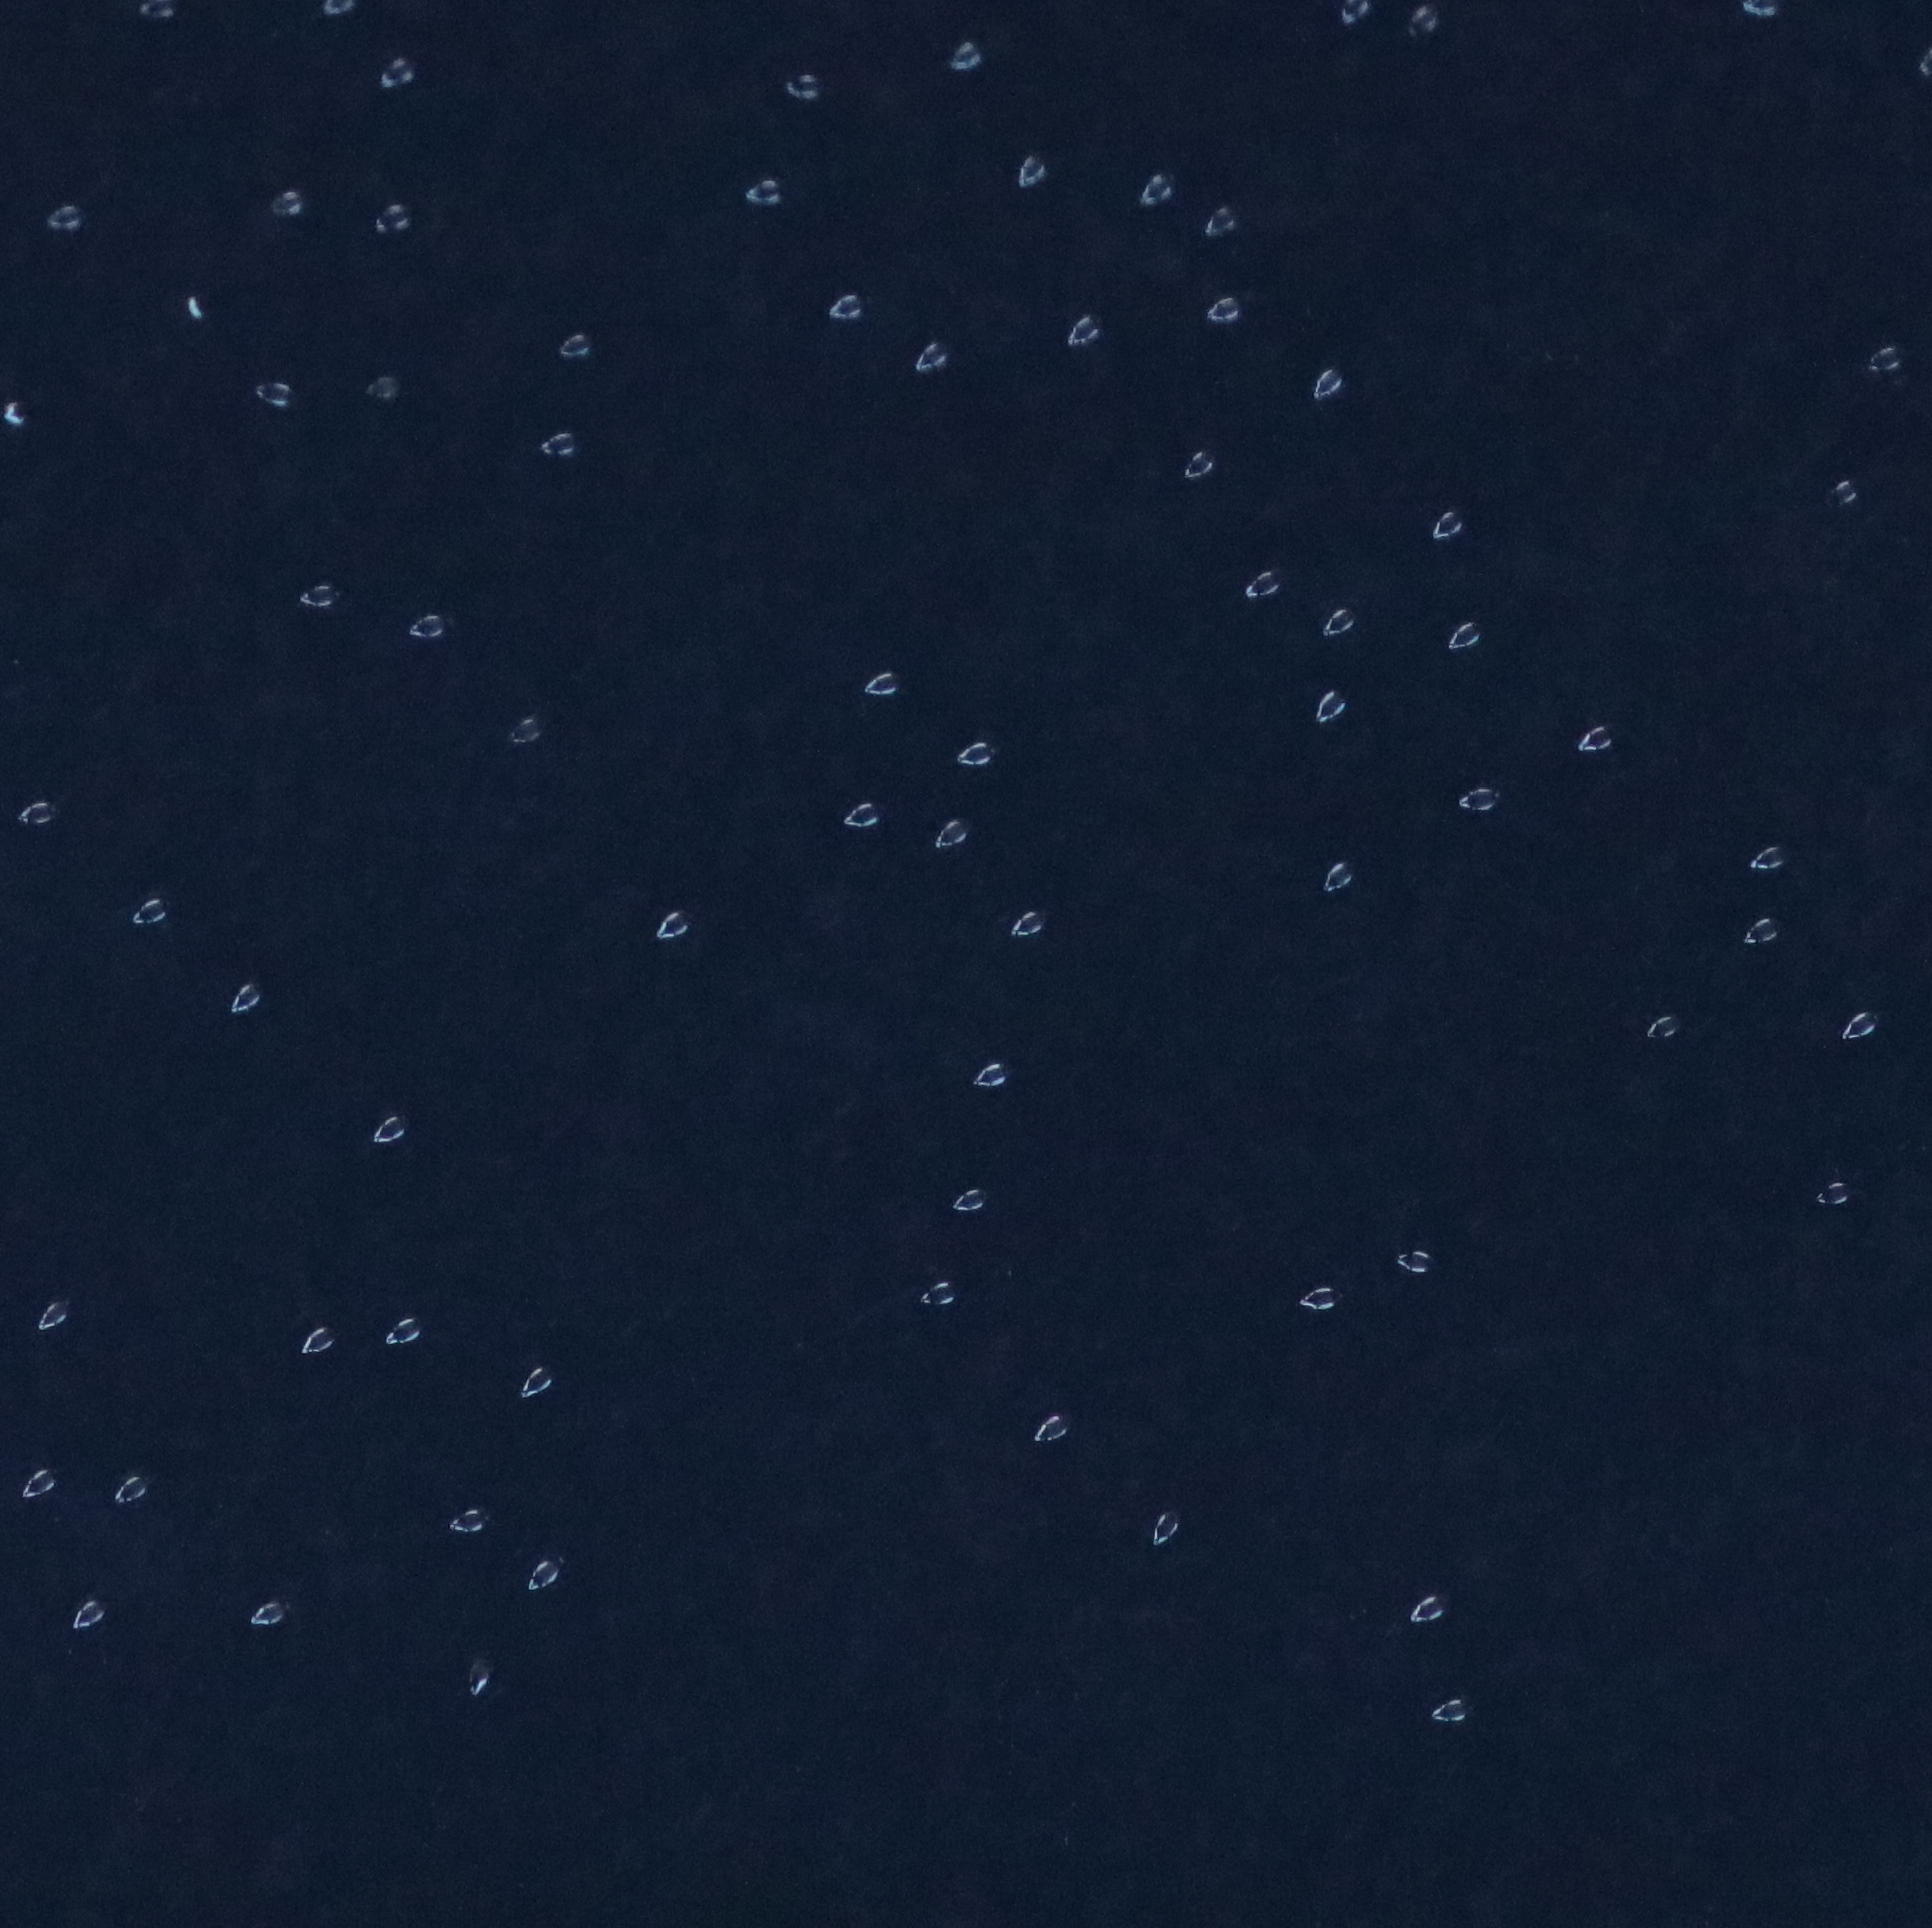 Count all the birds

75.